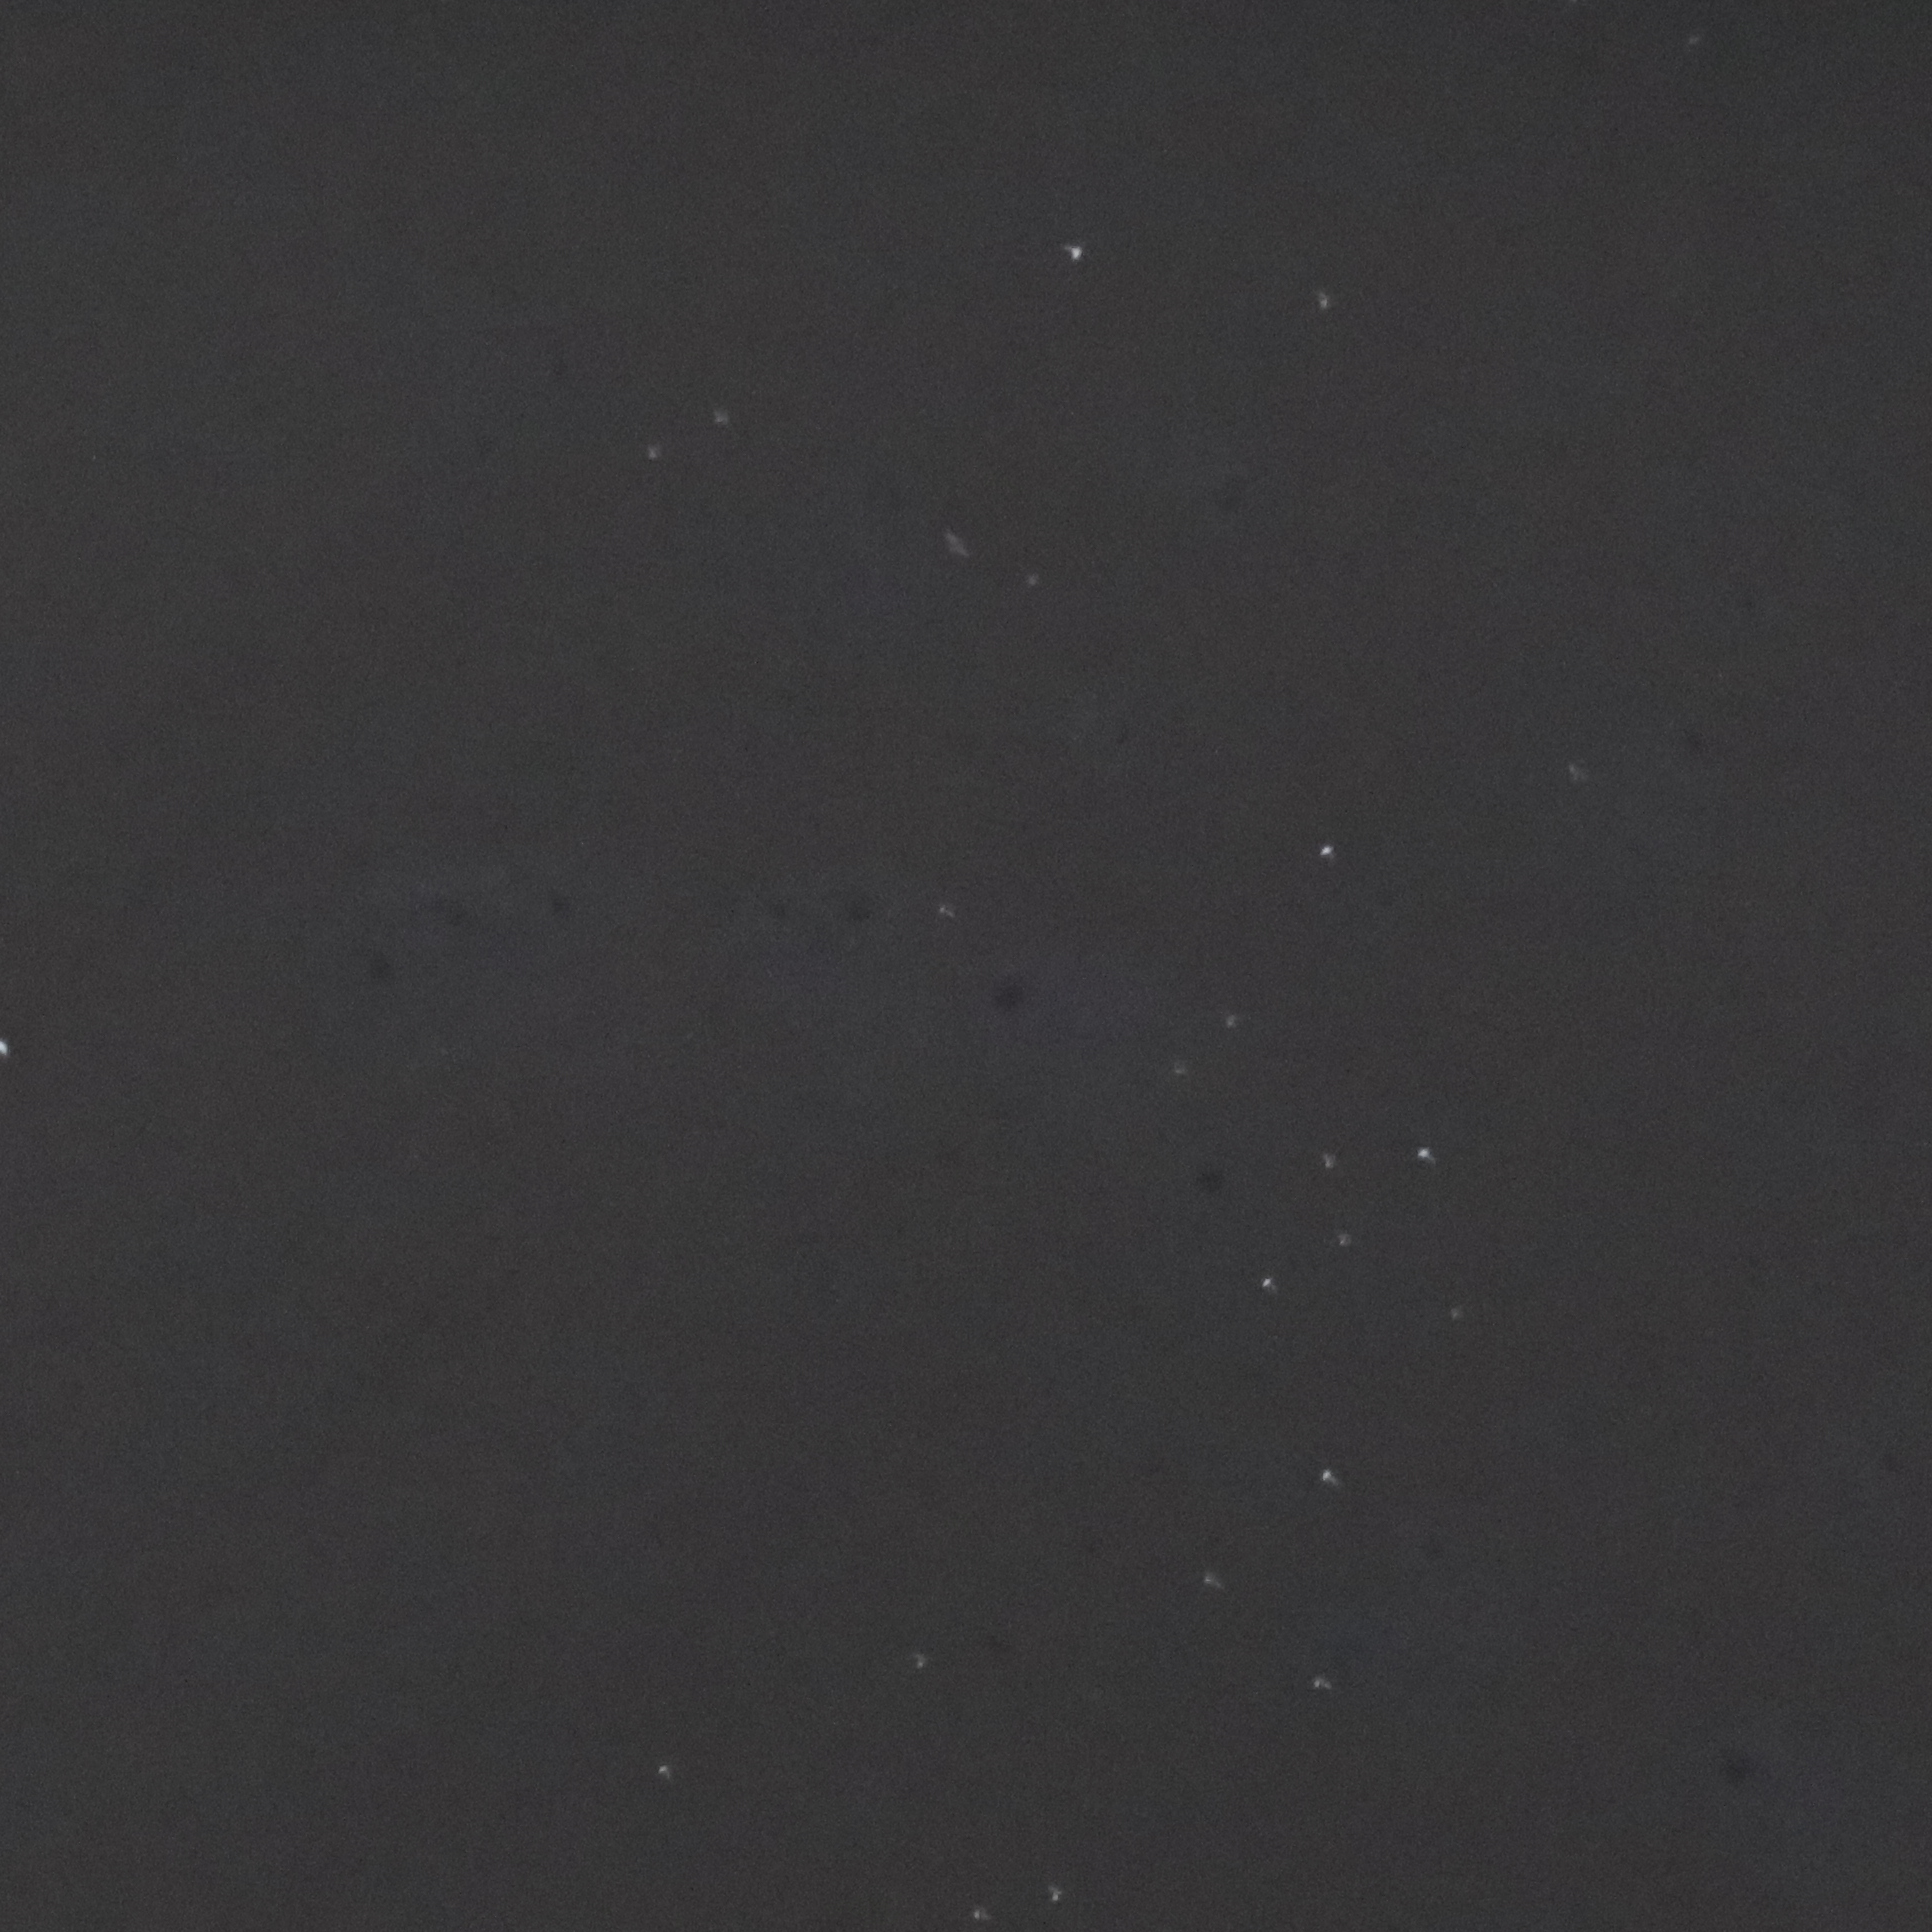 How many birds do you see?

24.